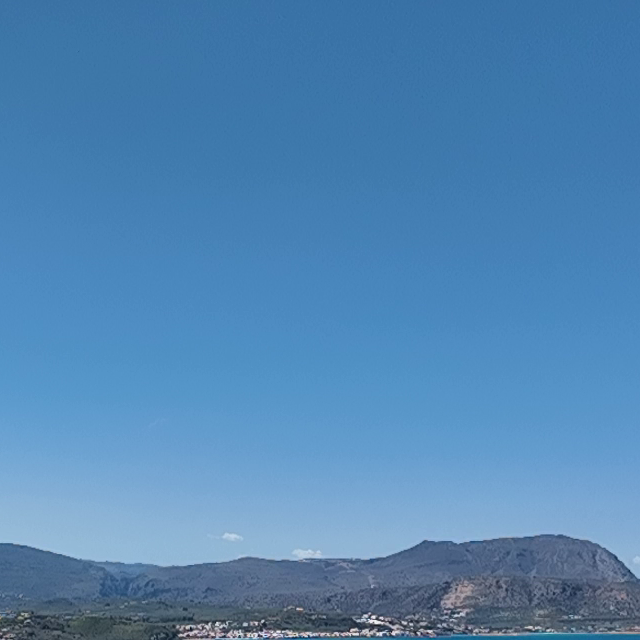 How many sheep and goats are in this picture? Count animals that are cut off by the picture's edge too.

0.